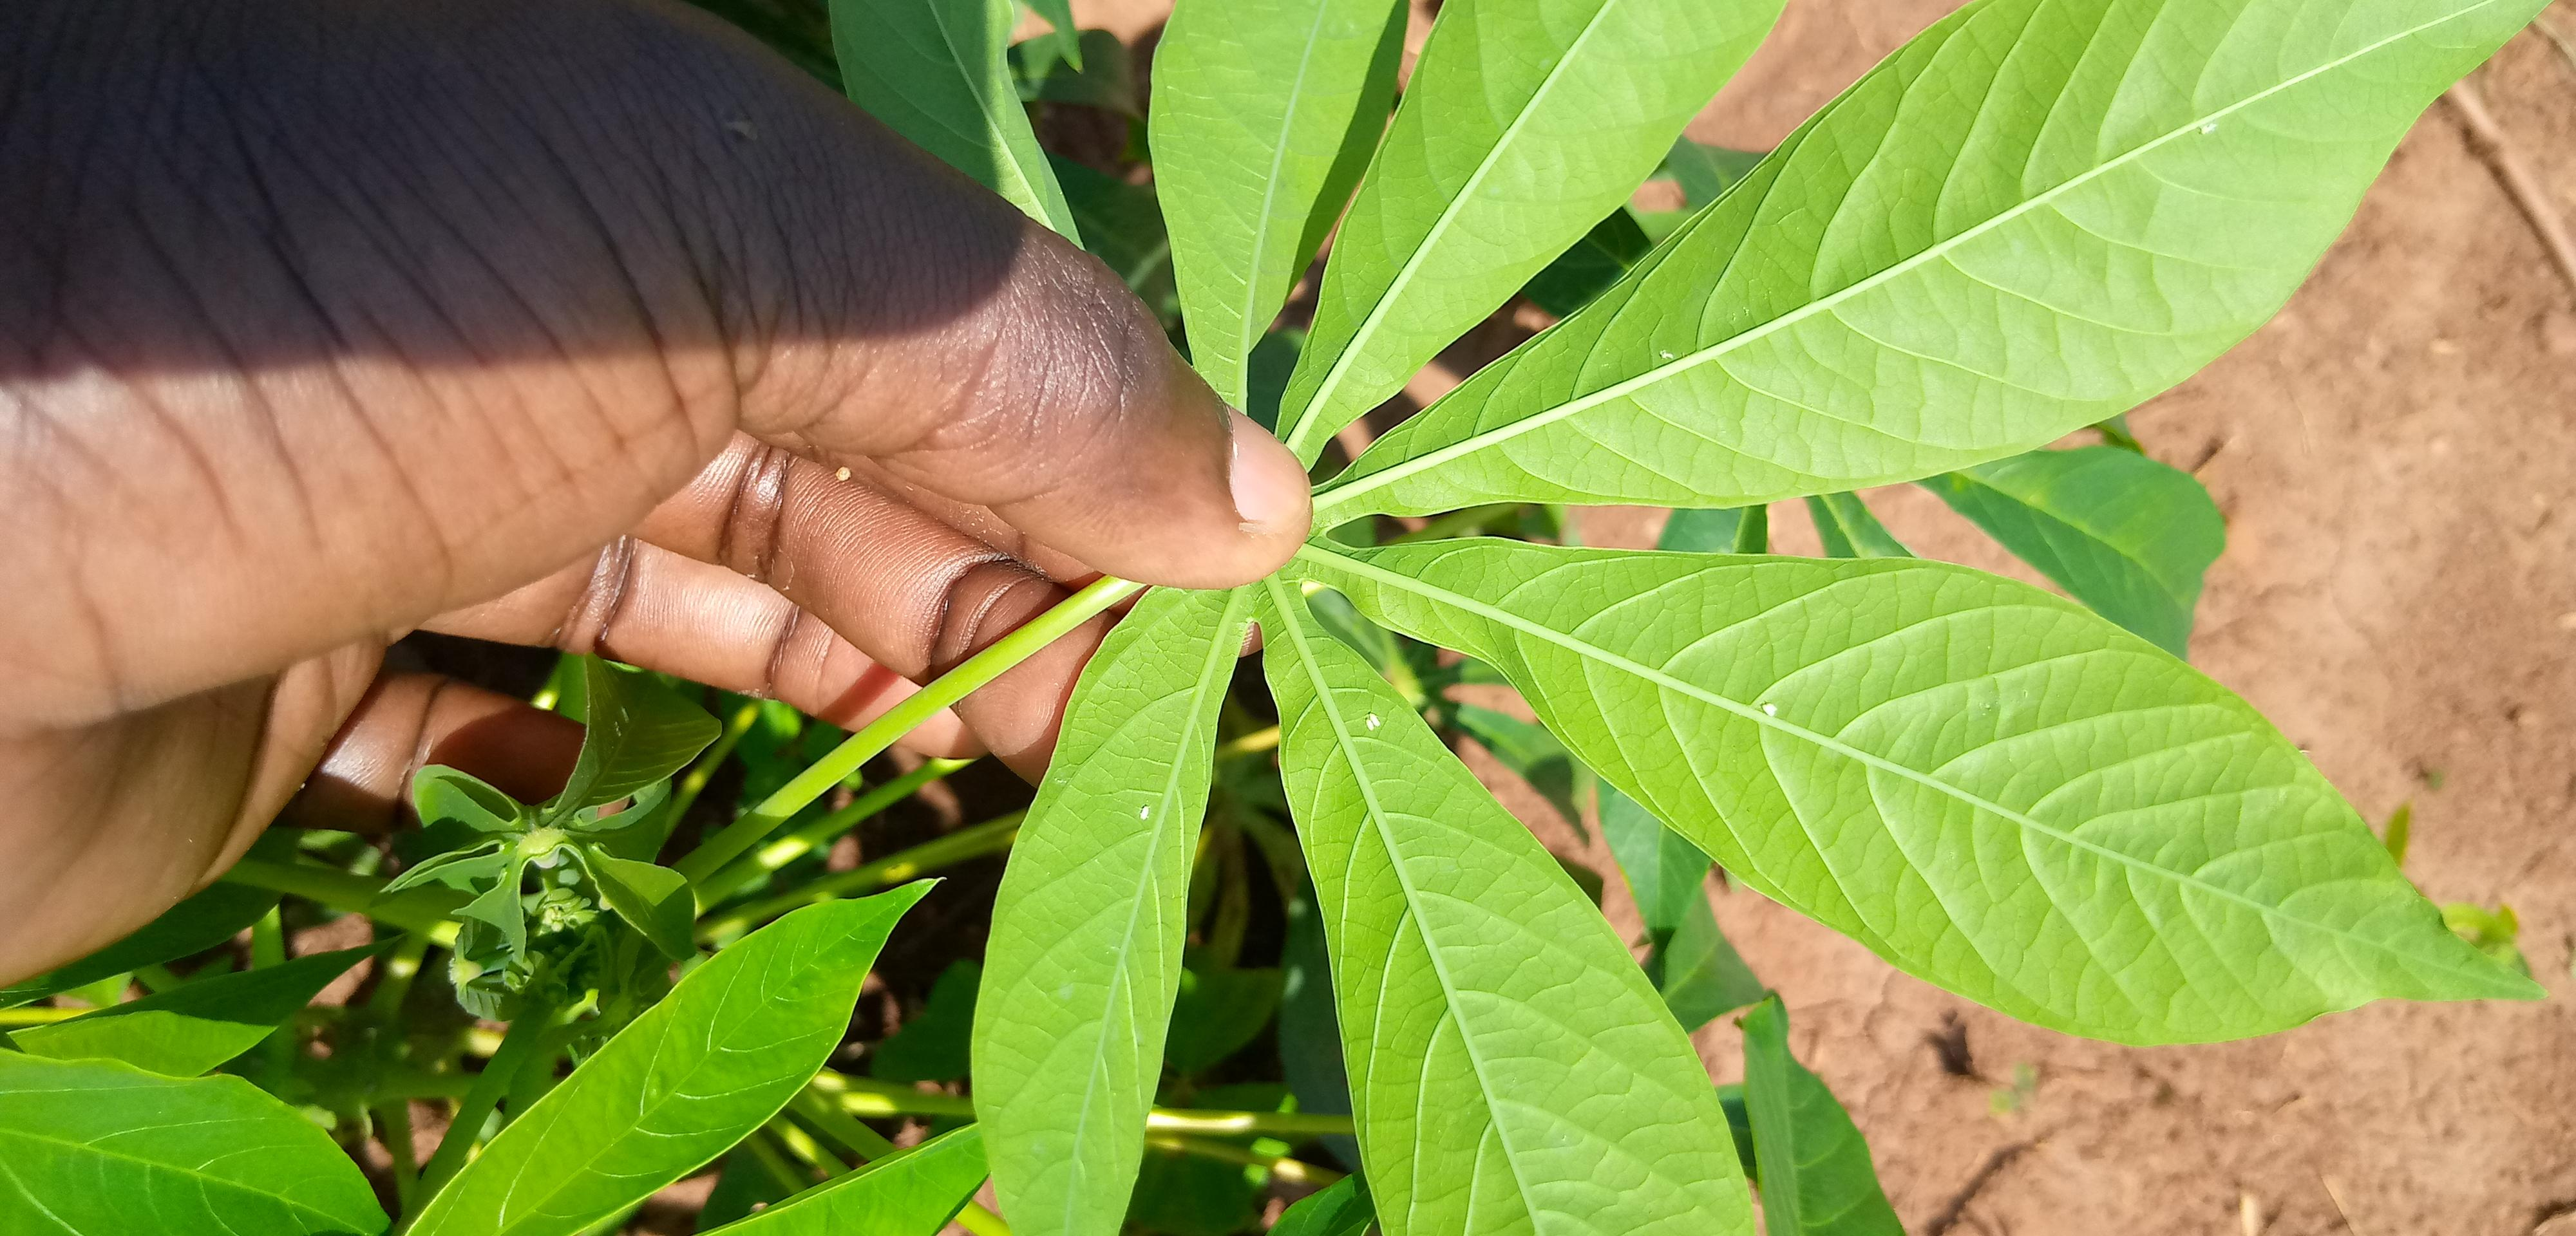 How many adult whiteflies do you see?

5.